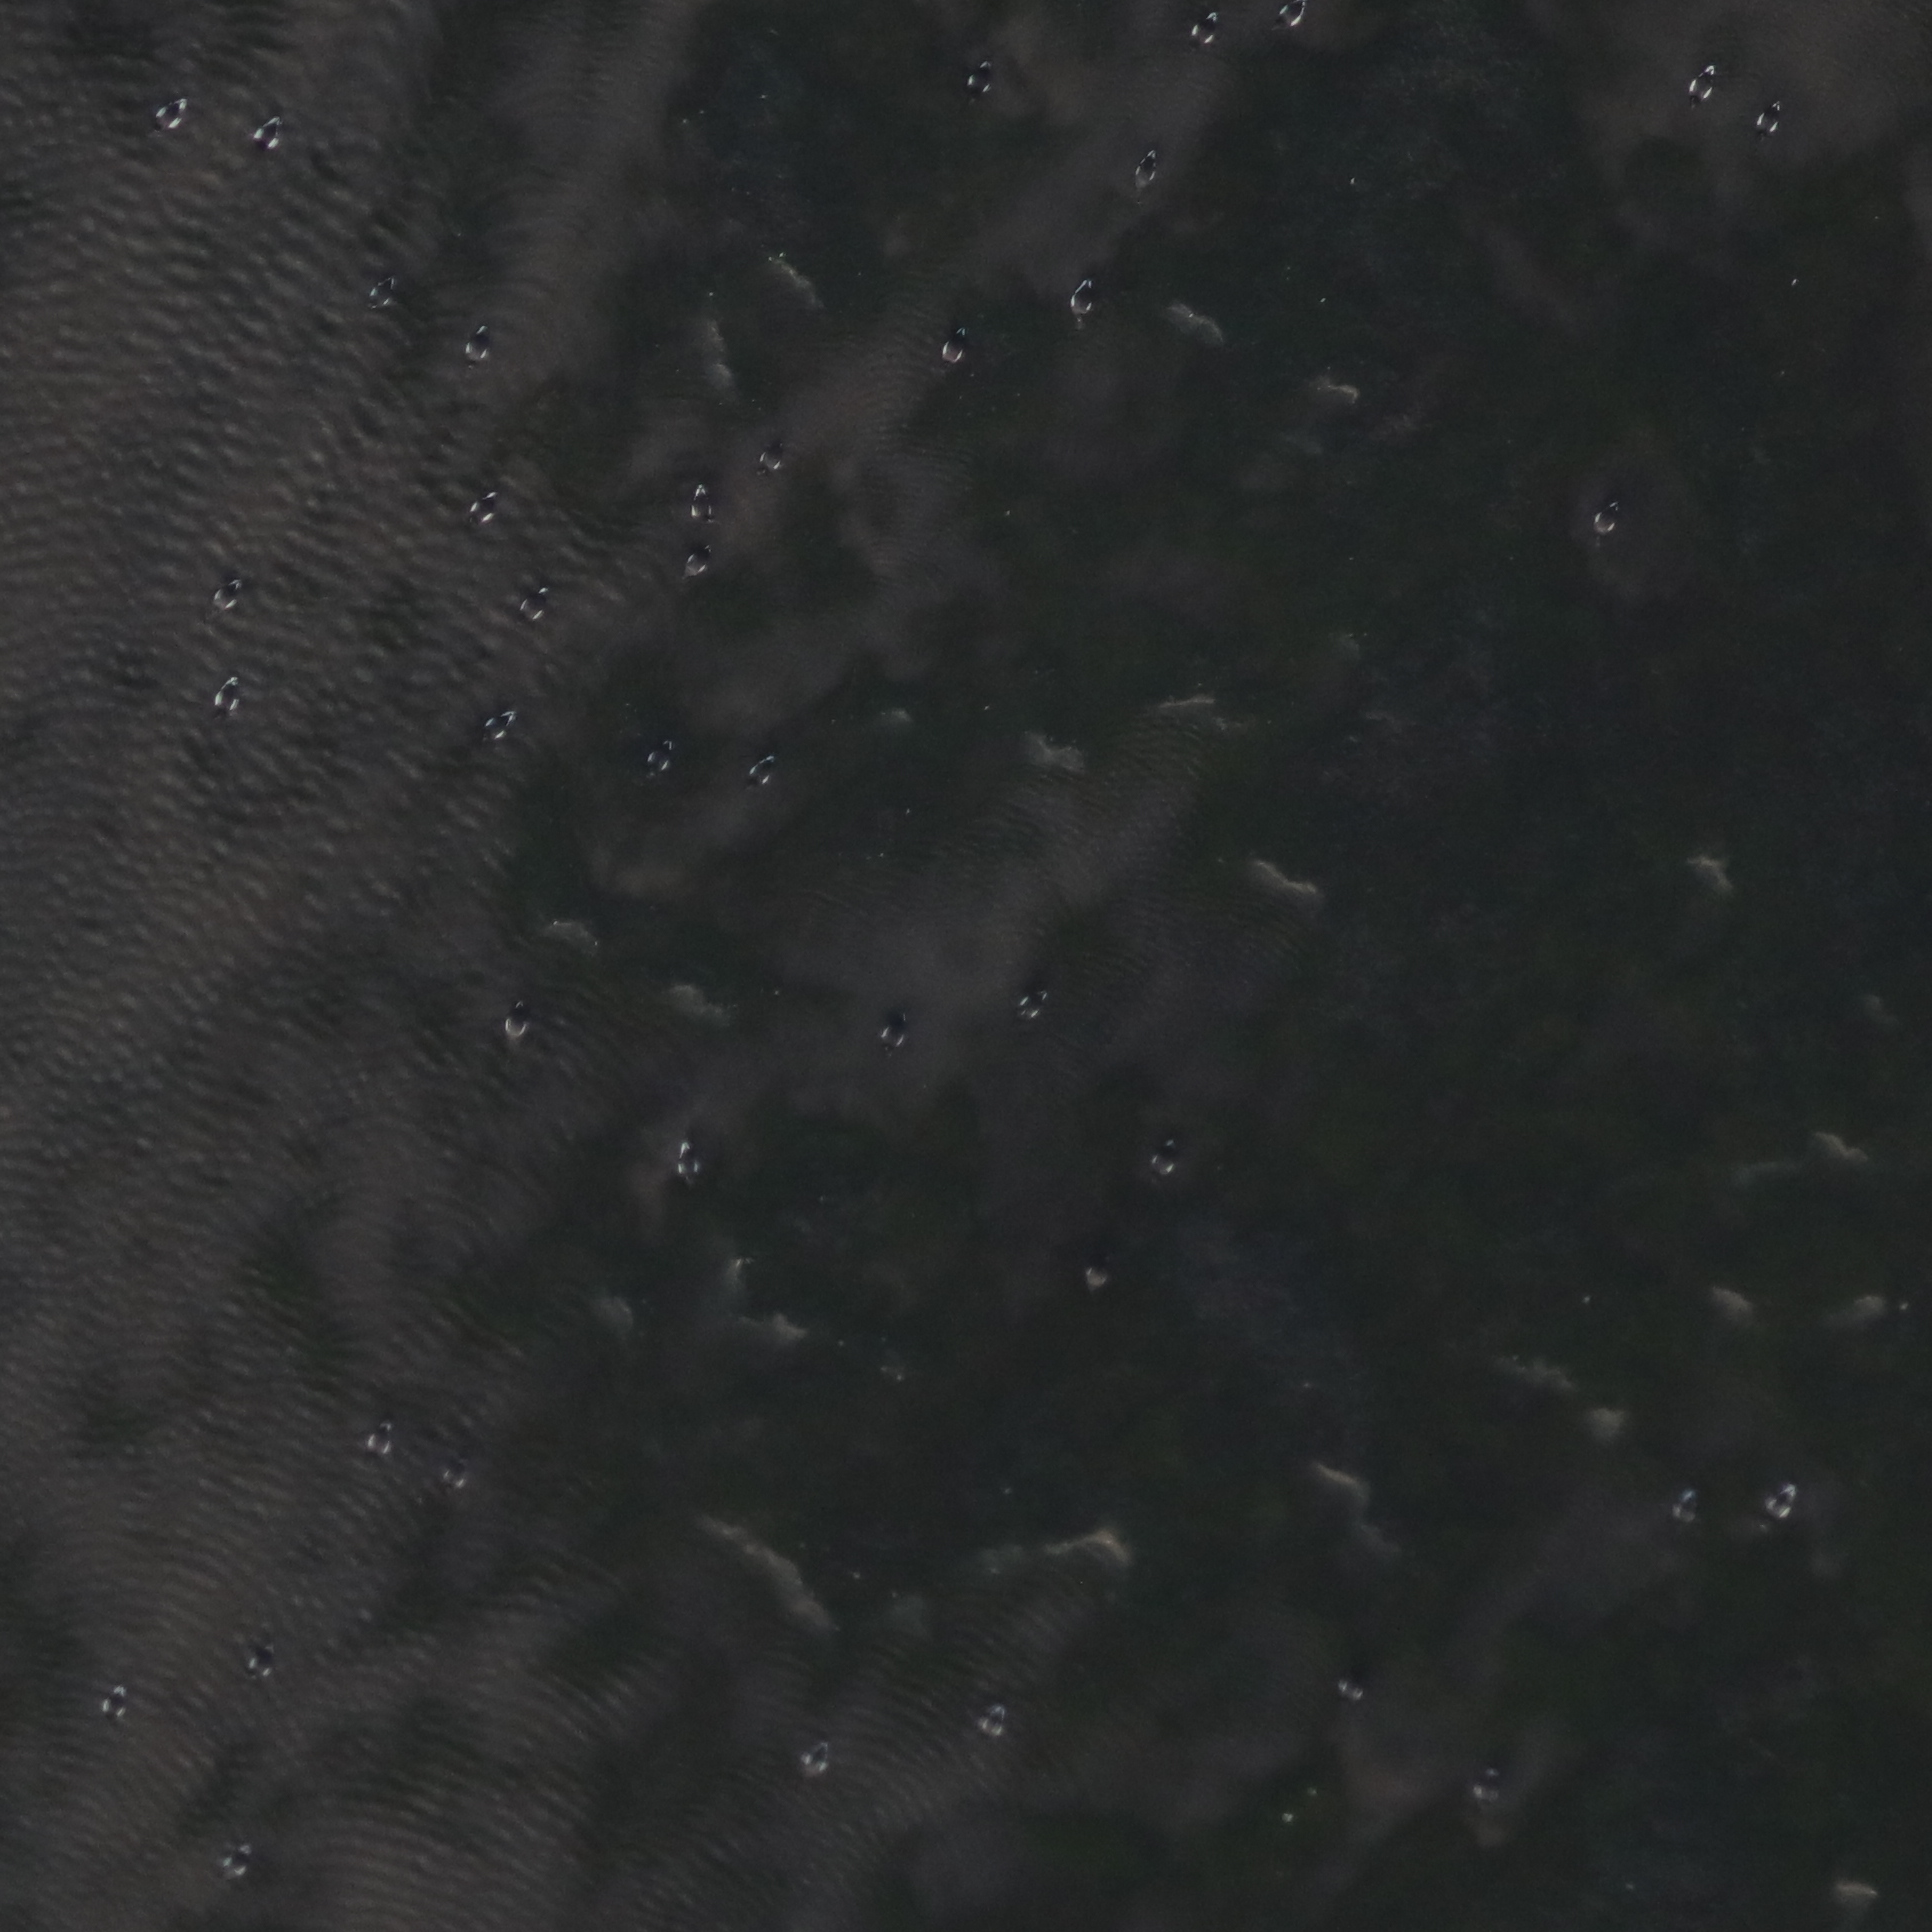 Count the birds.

39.